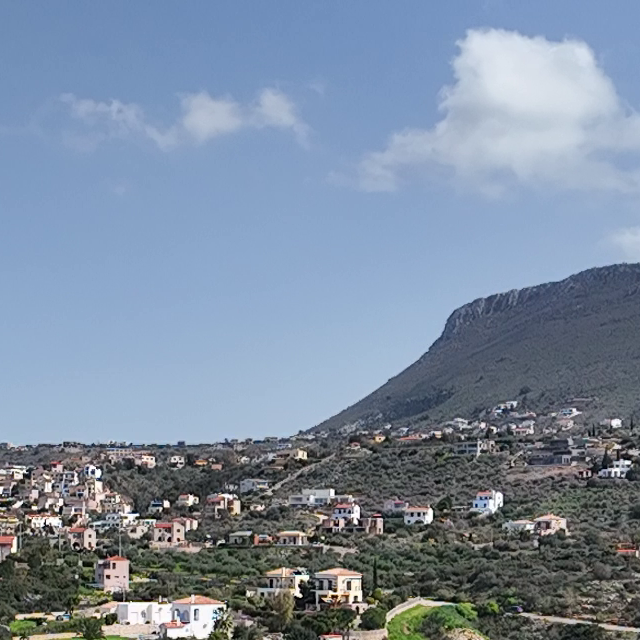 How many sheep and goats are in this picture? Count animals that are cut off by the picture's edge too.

0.